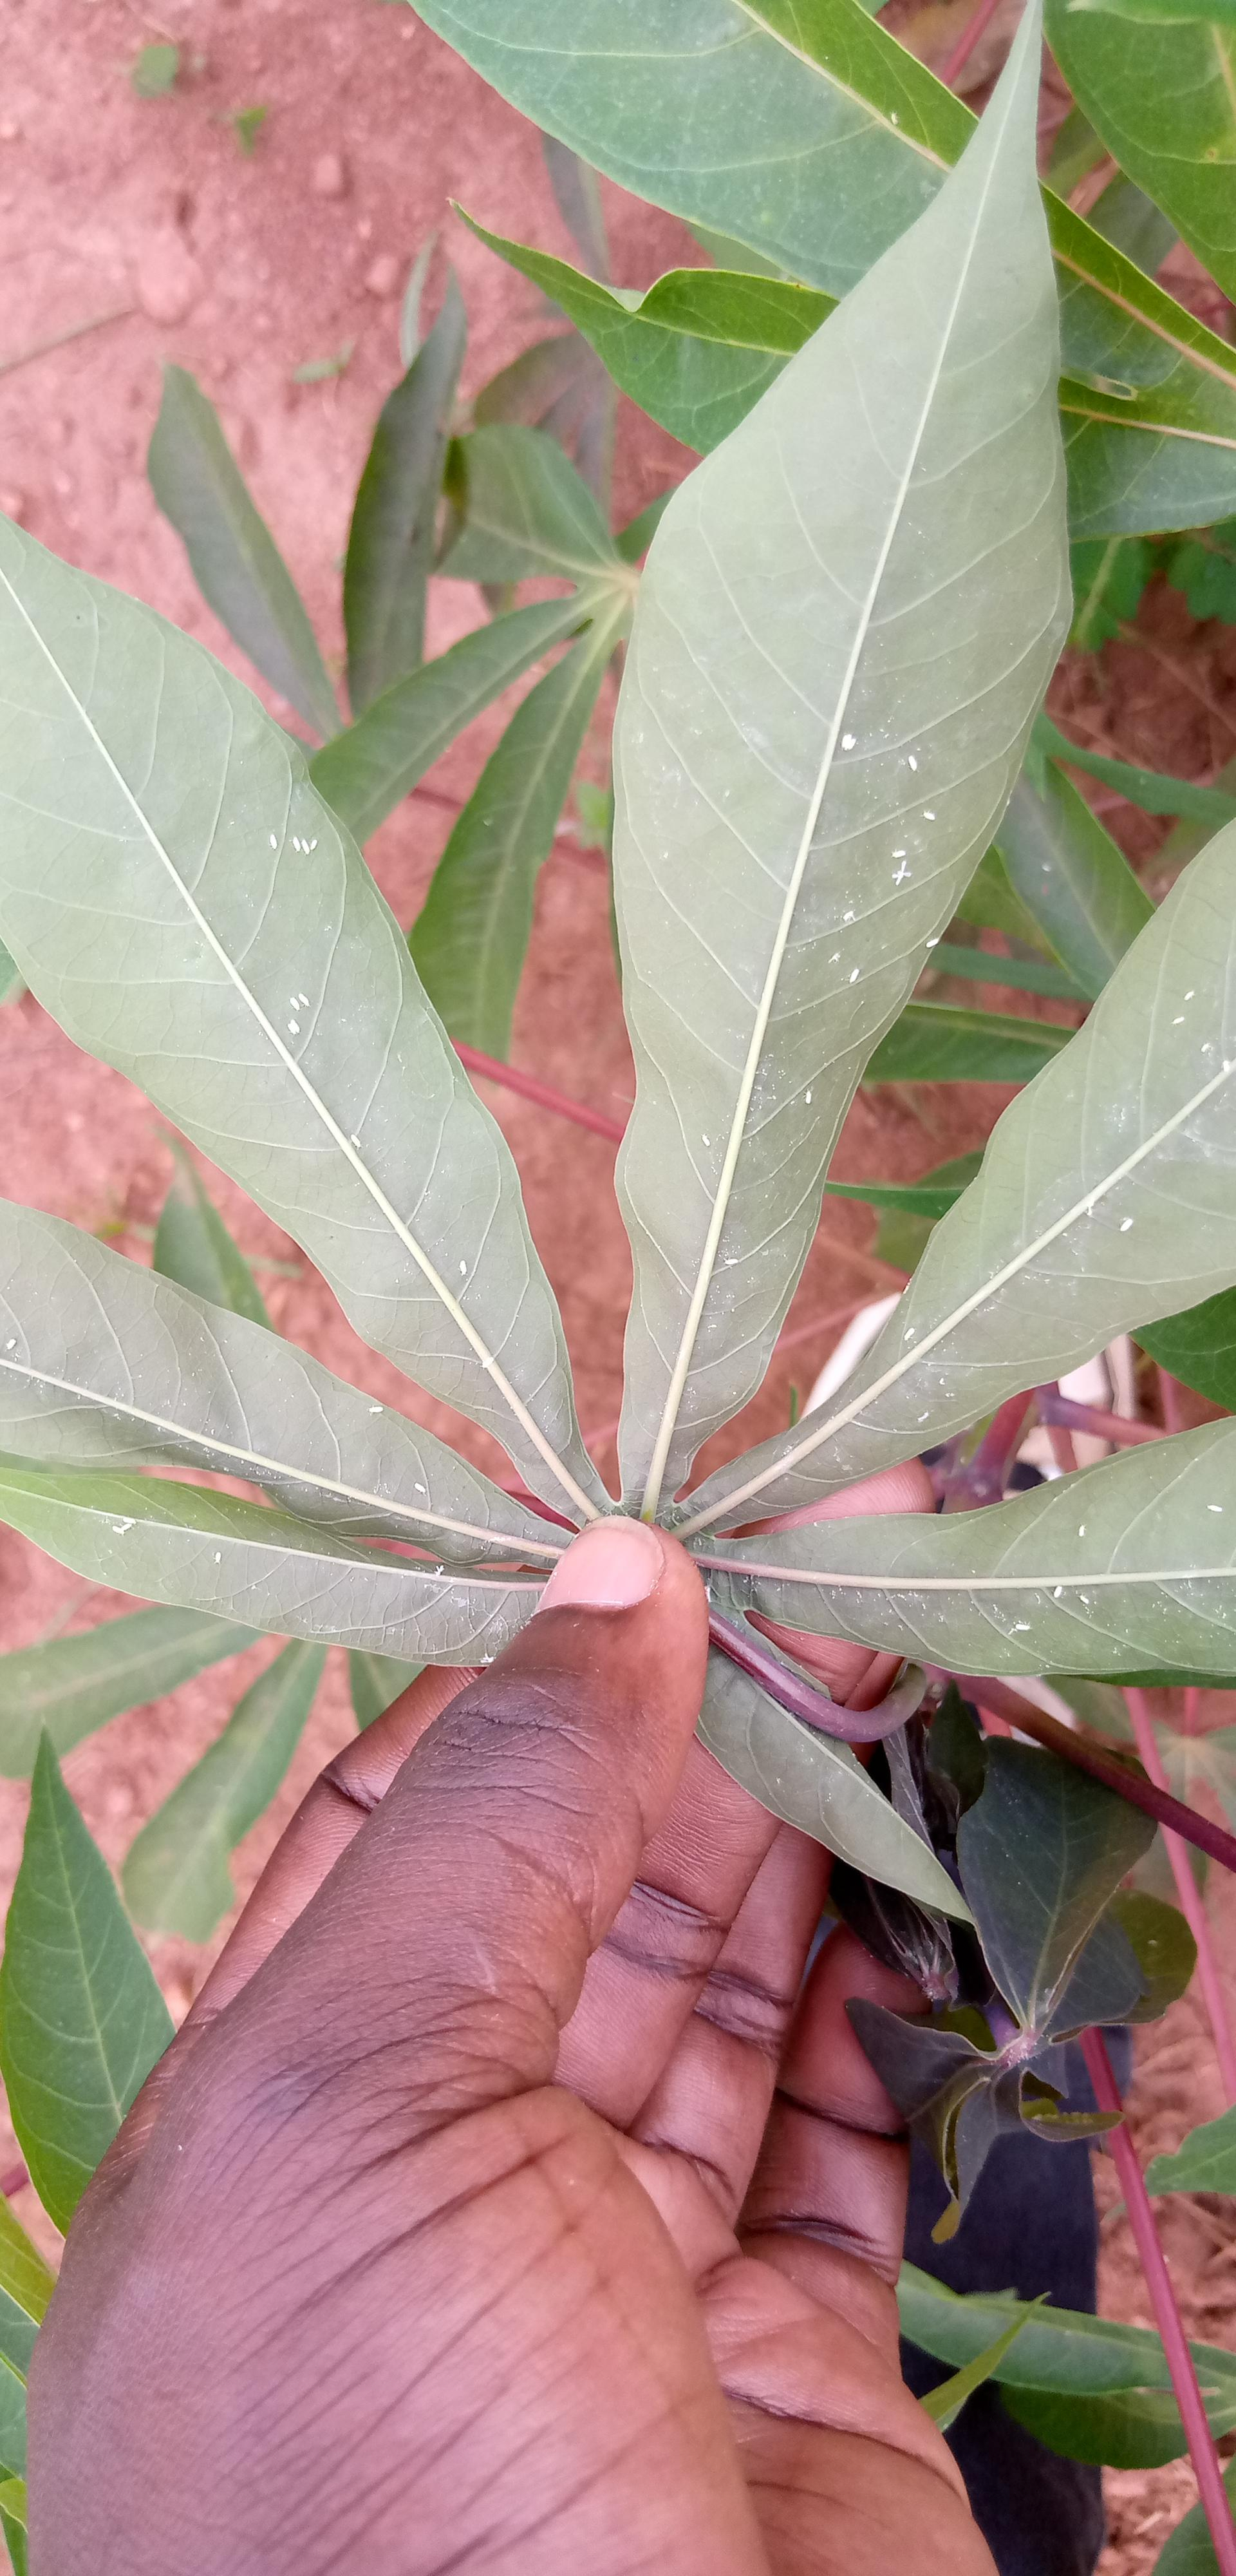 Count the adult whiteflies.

42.